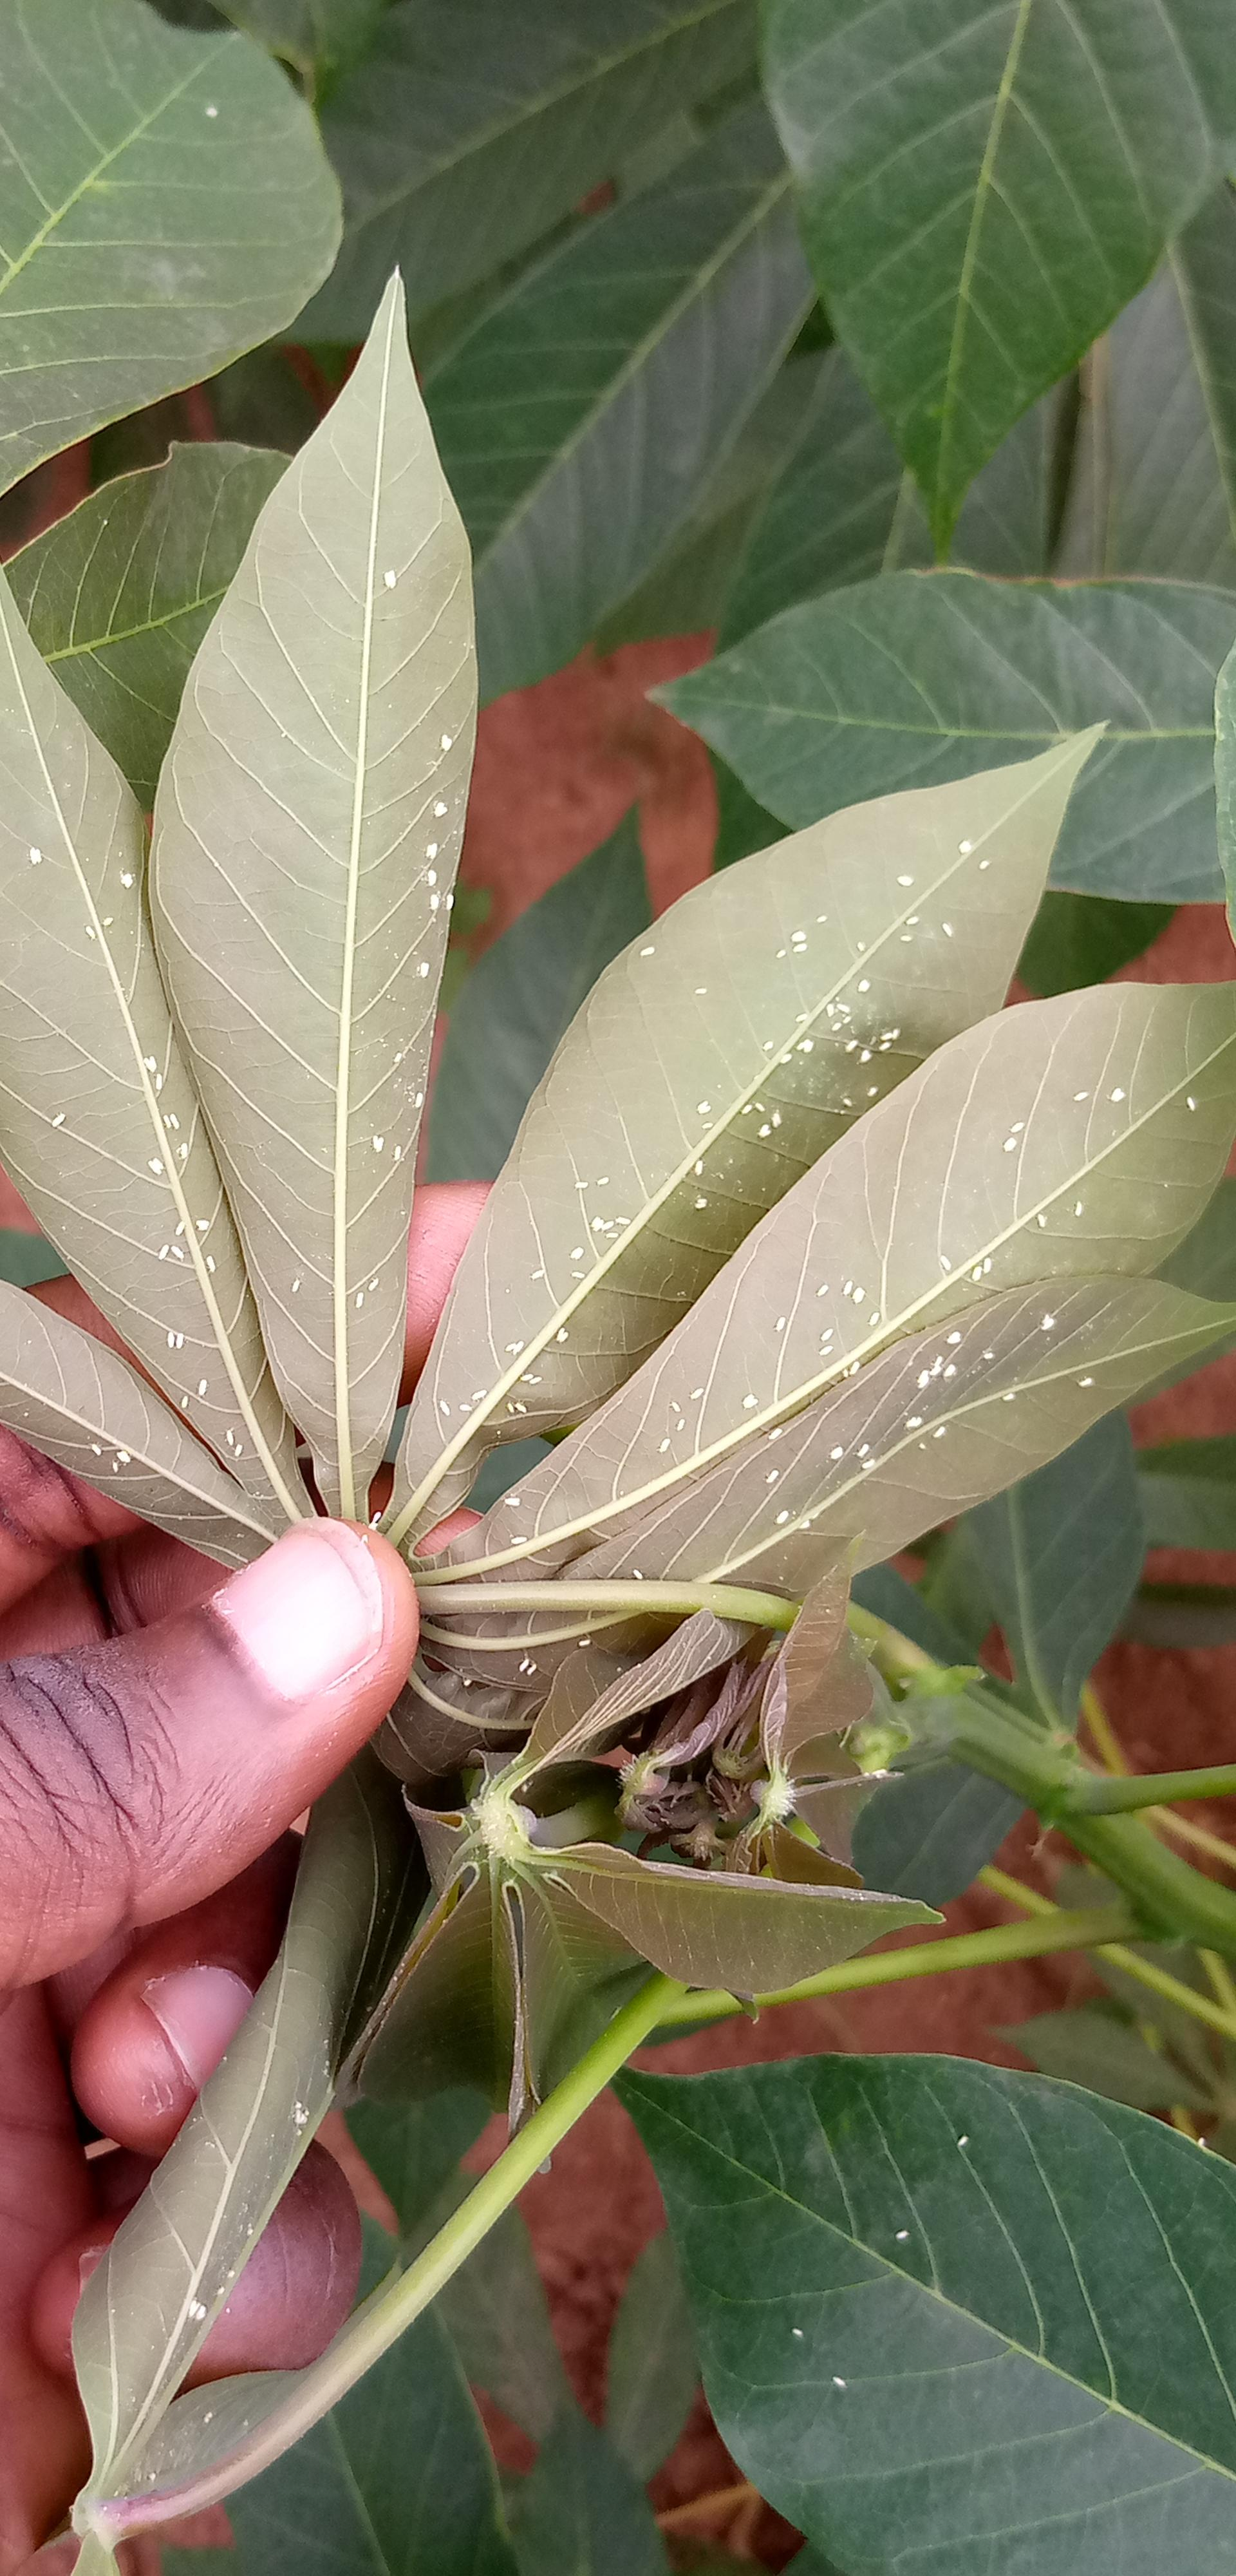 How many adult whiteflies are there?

136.